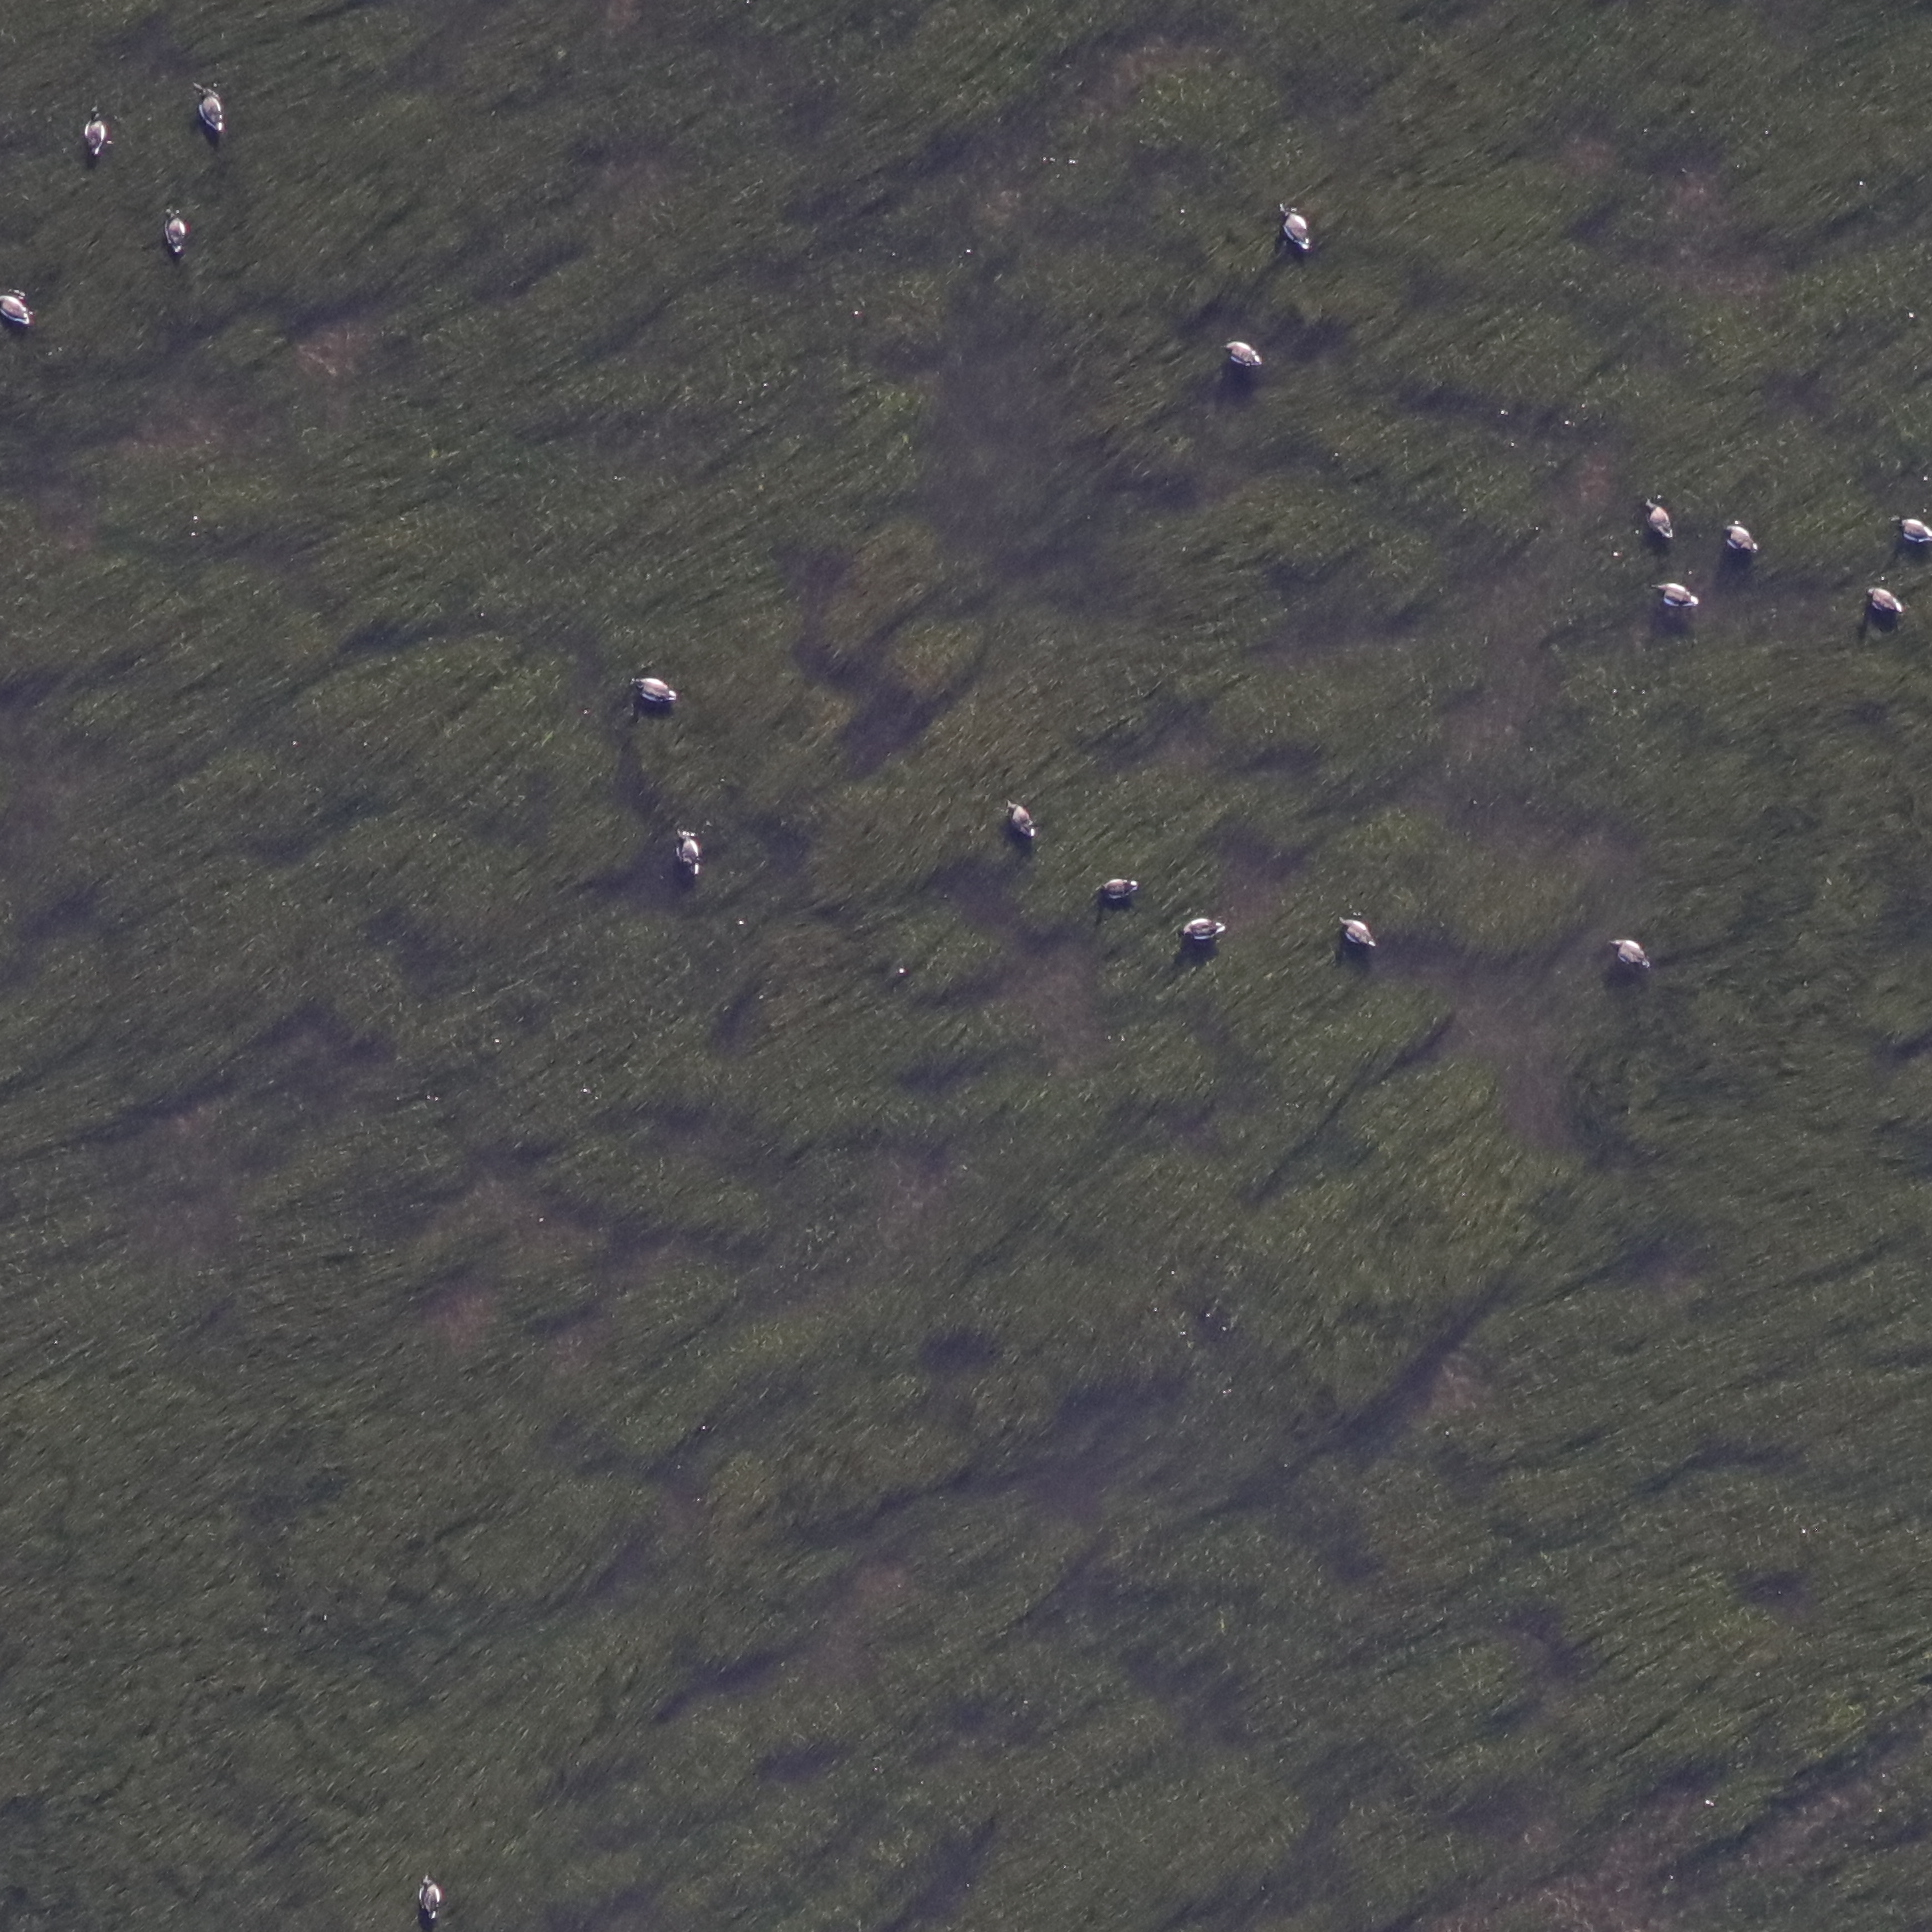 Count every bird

19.